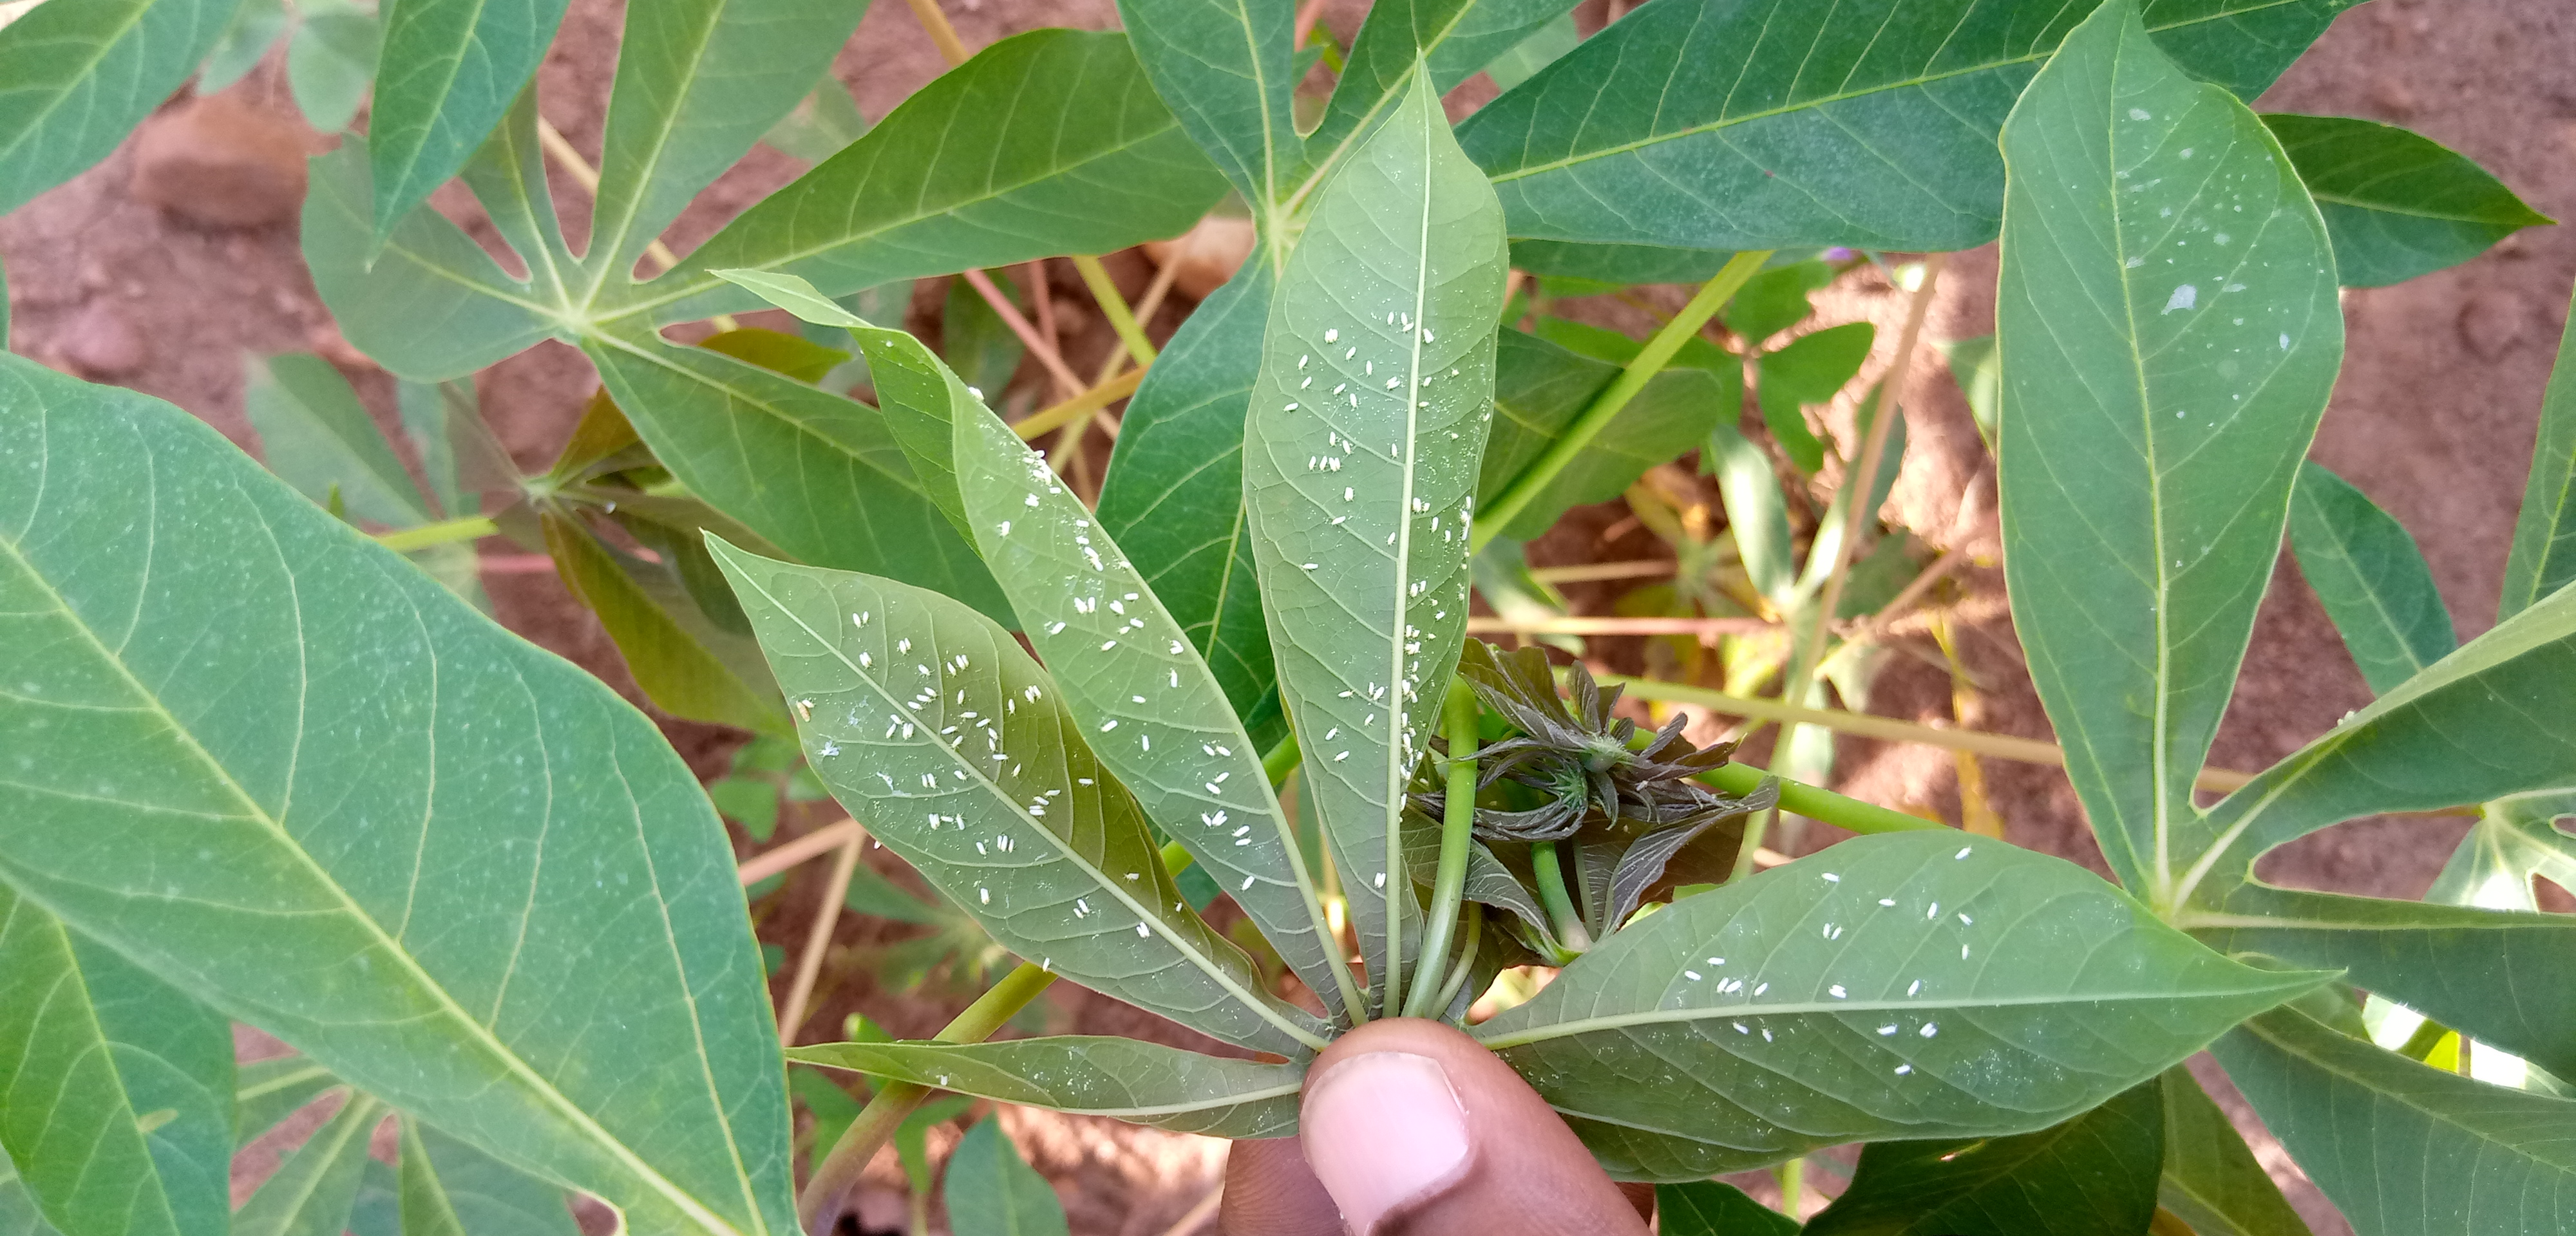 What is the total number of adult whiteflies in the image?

196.